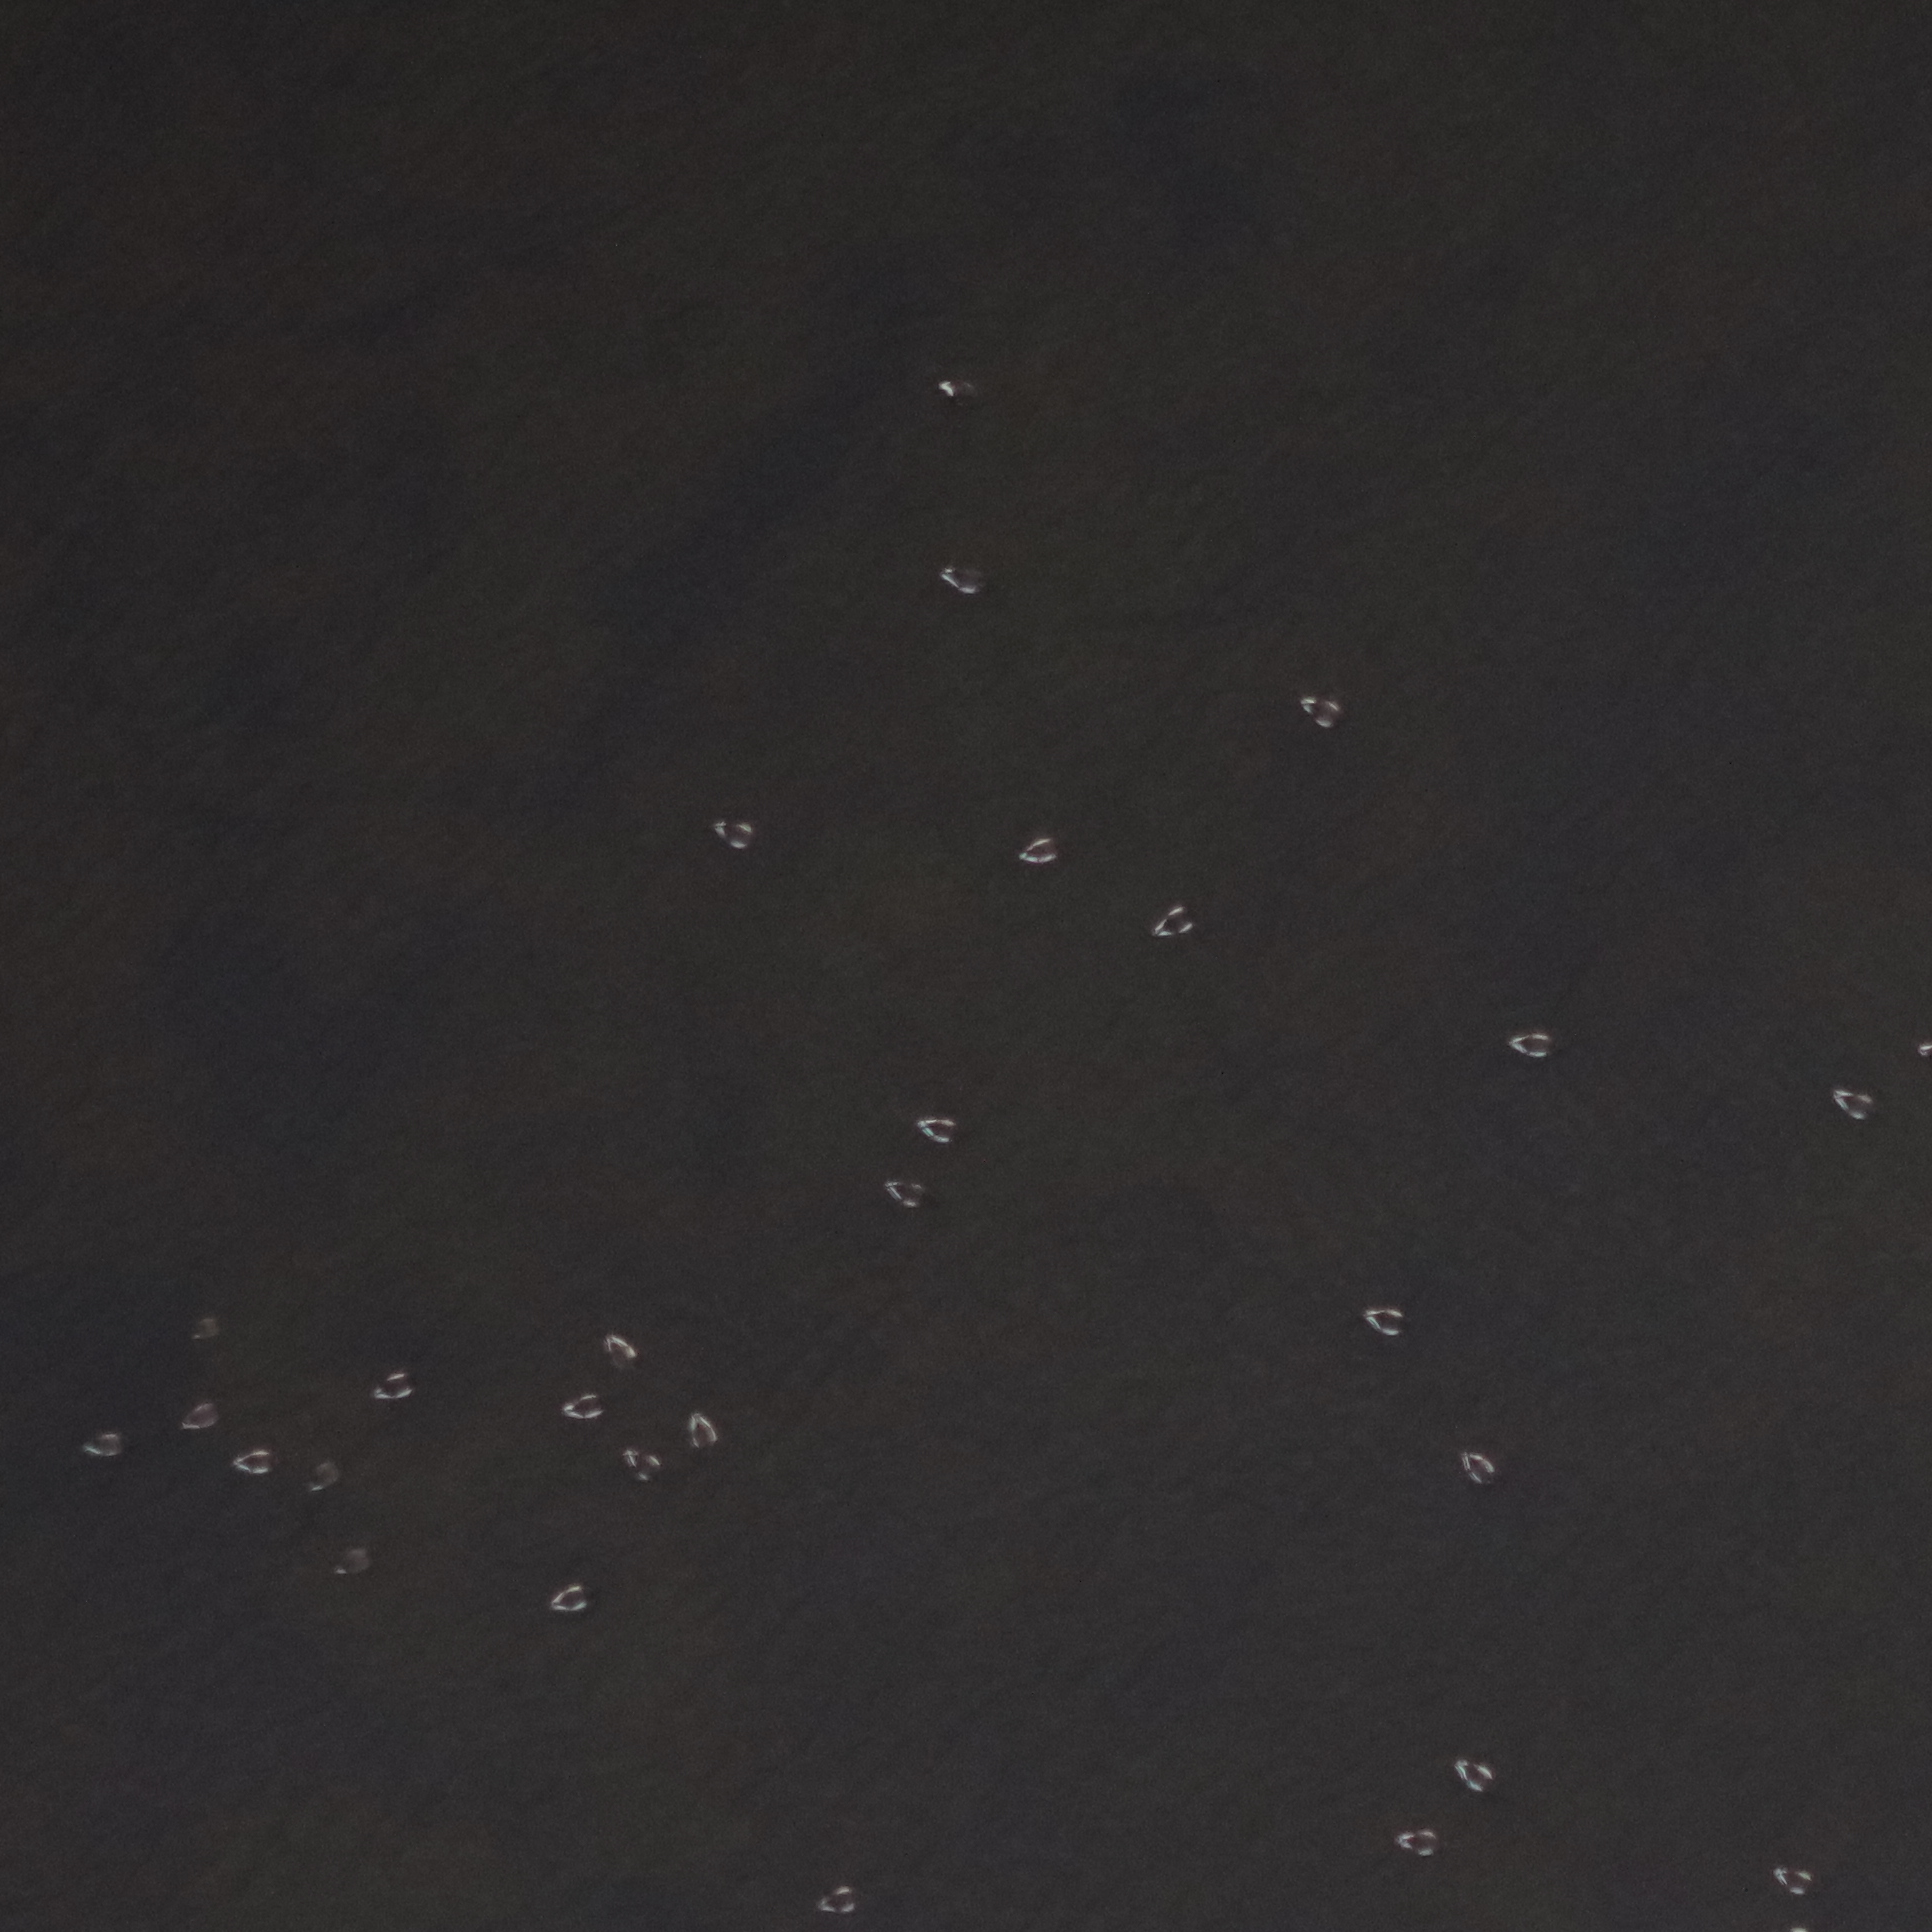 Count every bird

28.